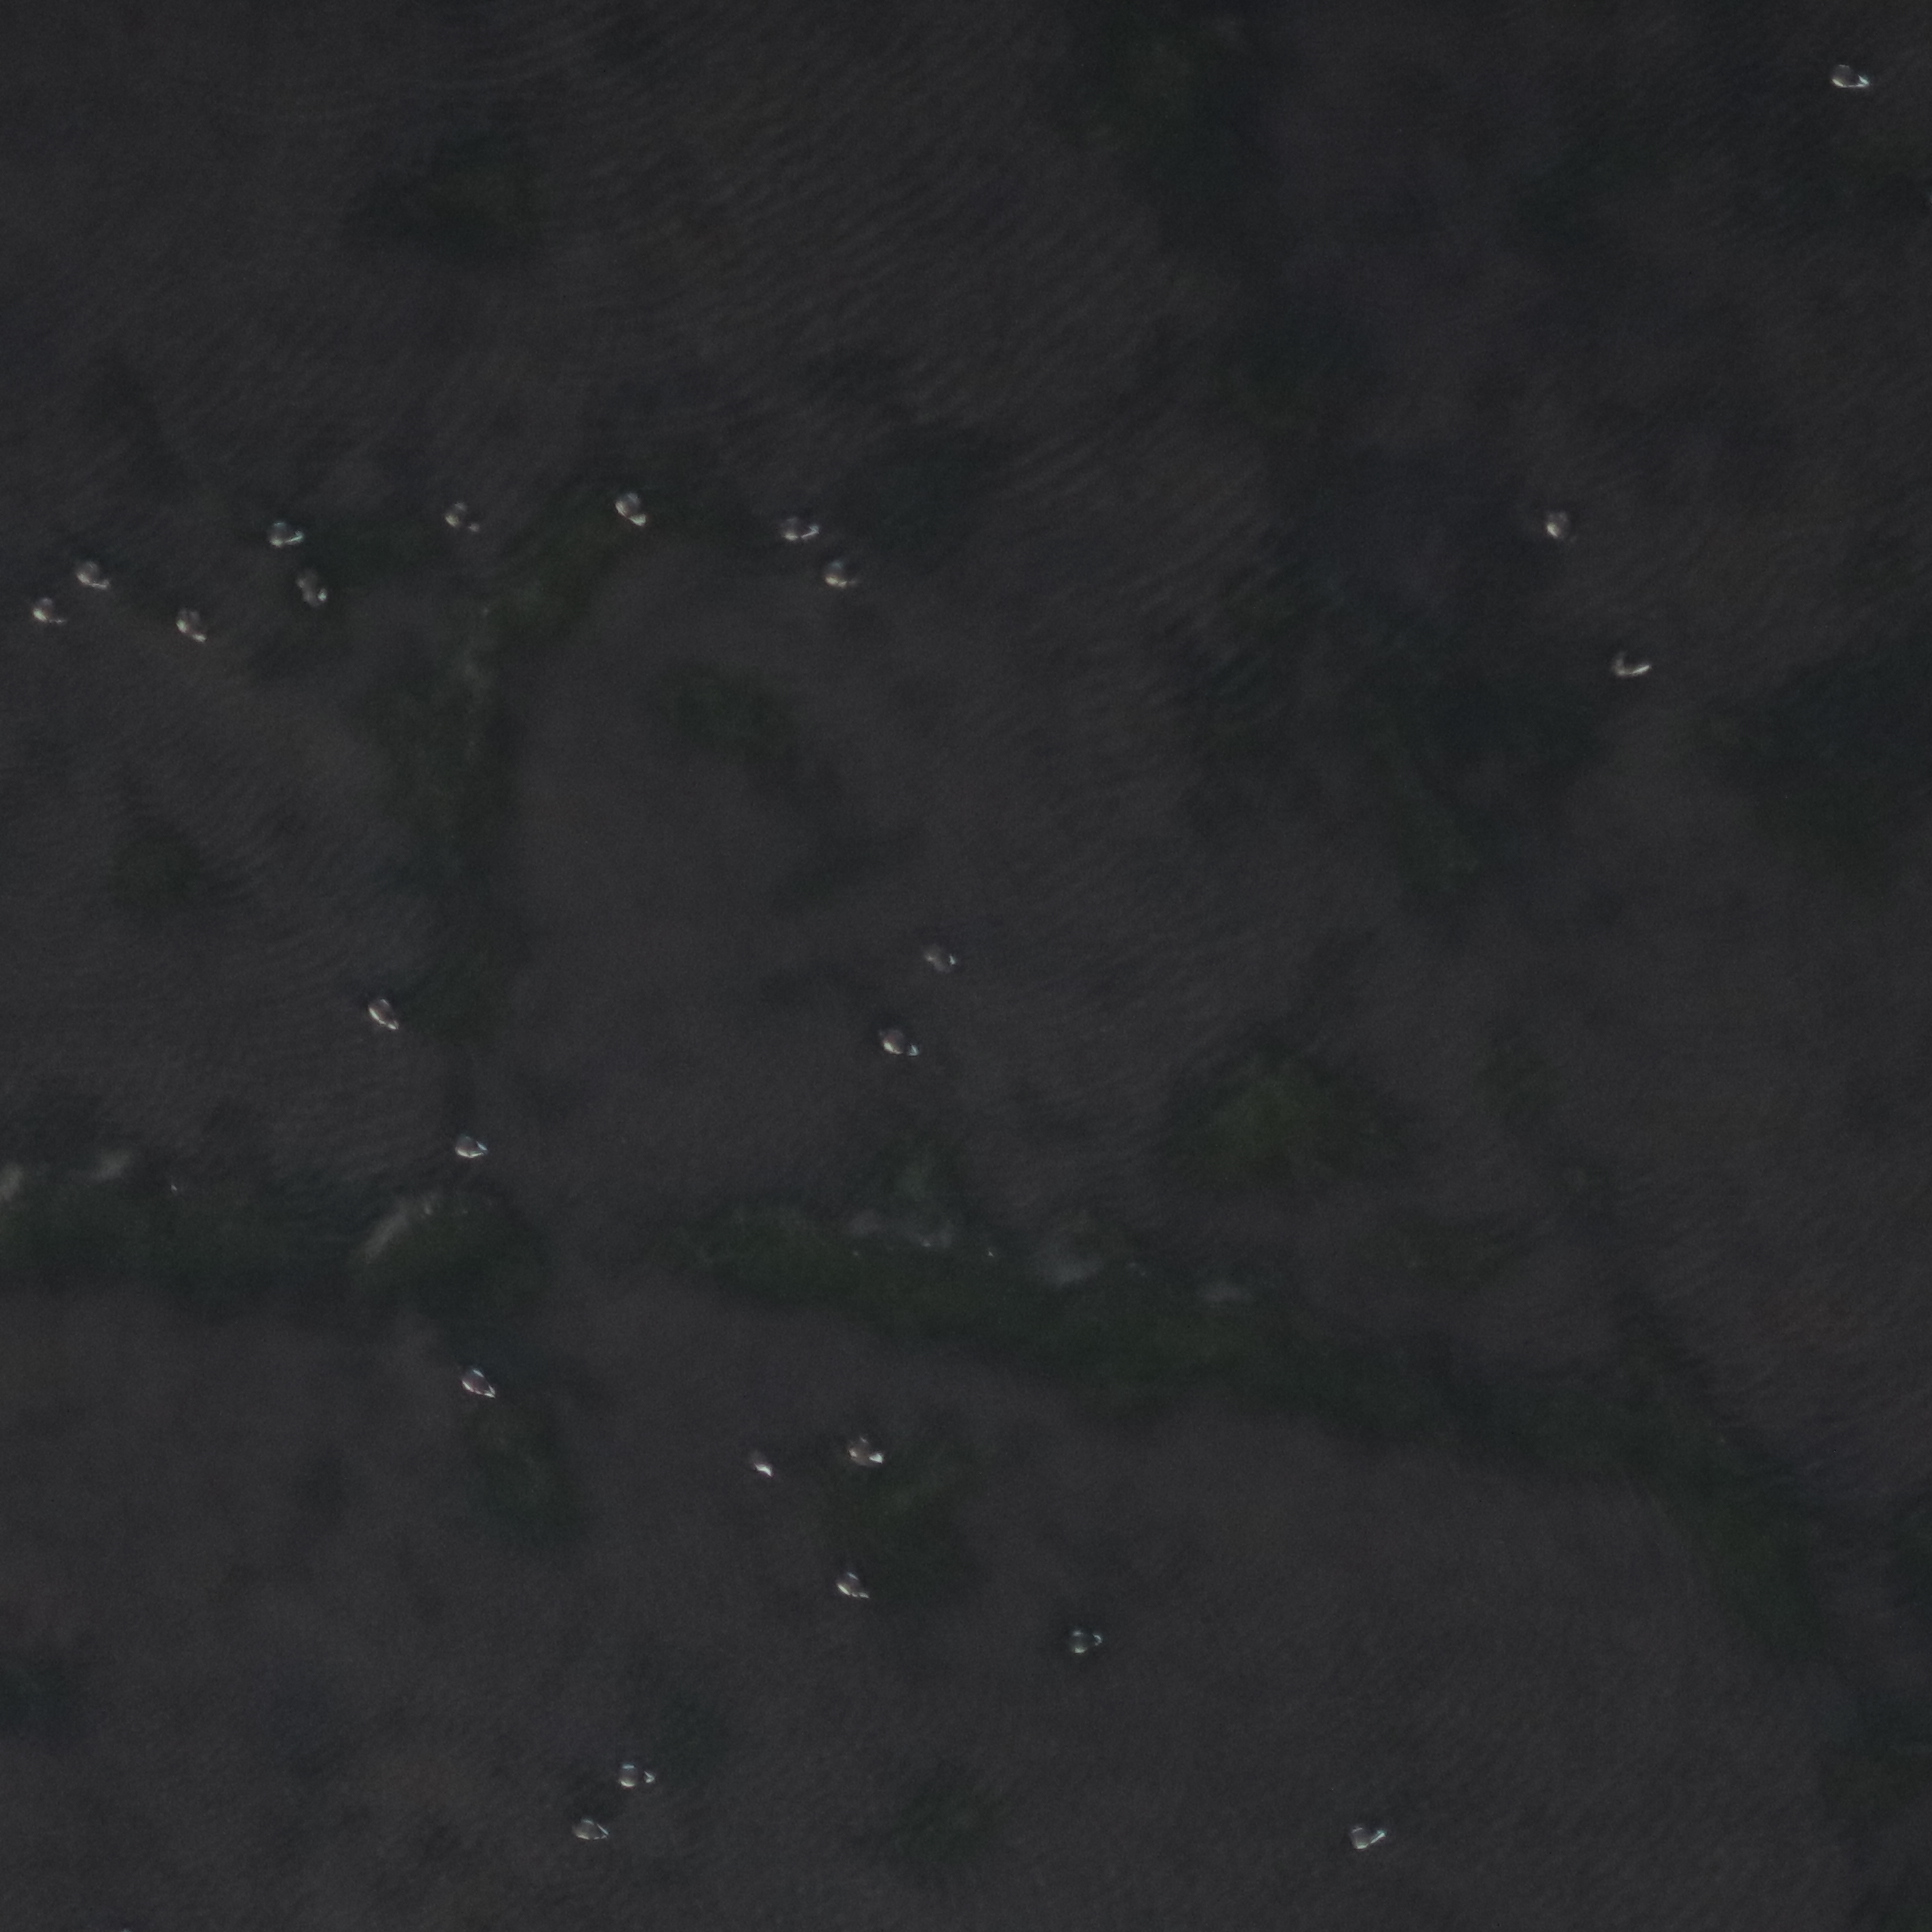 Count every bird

24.